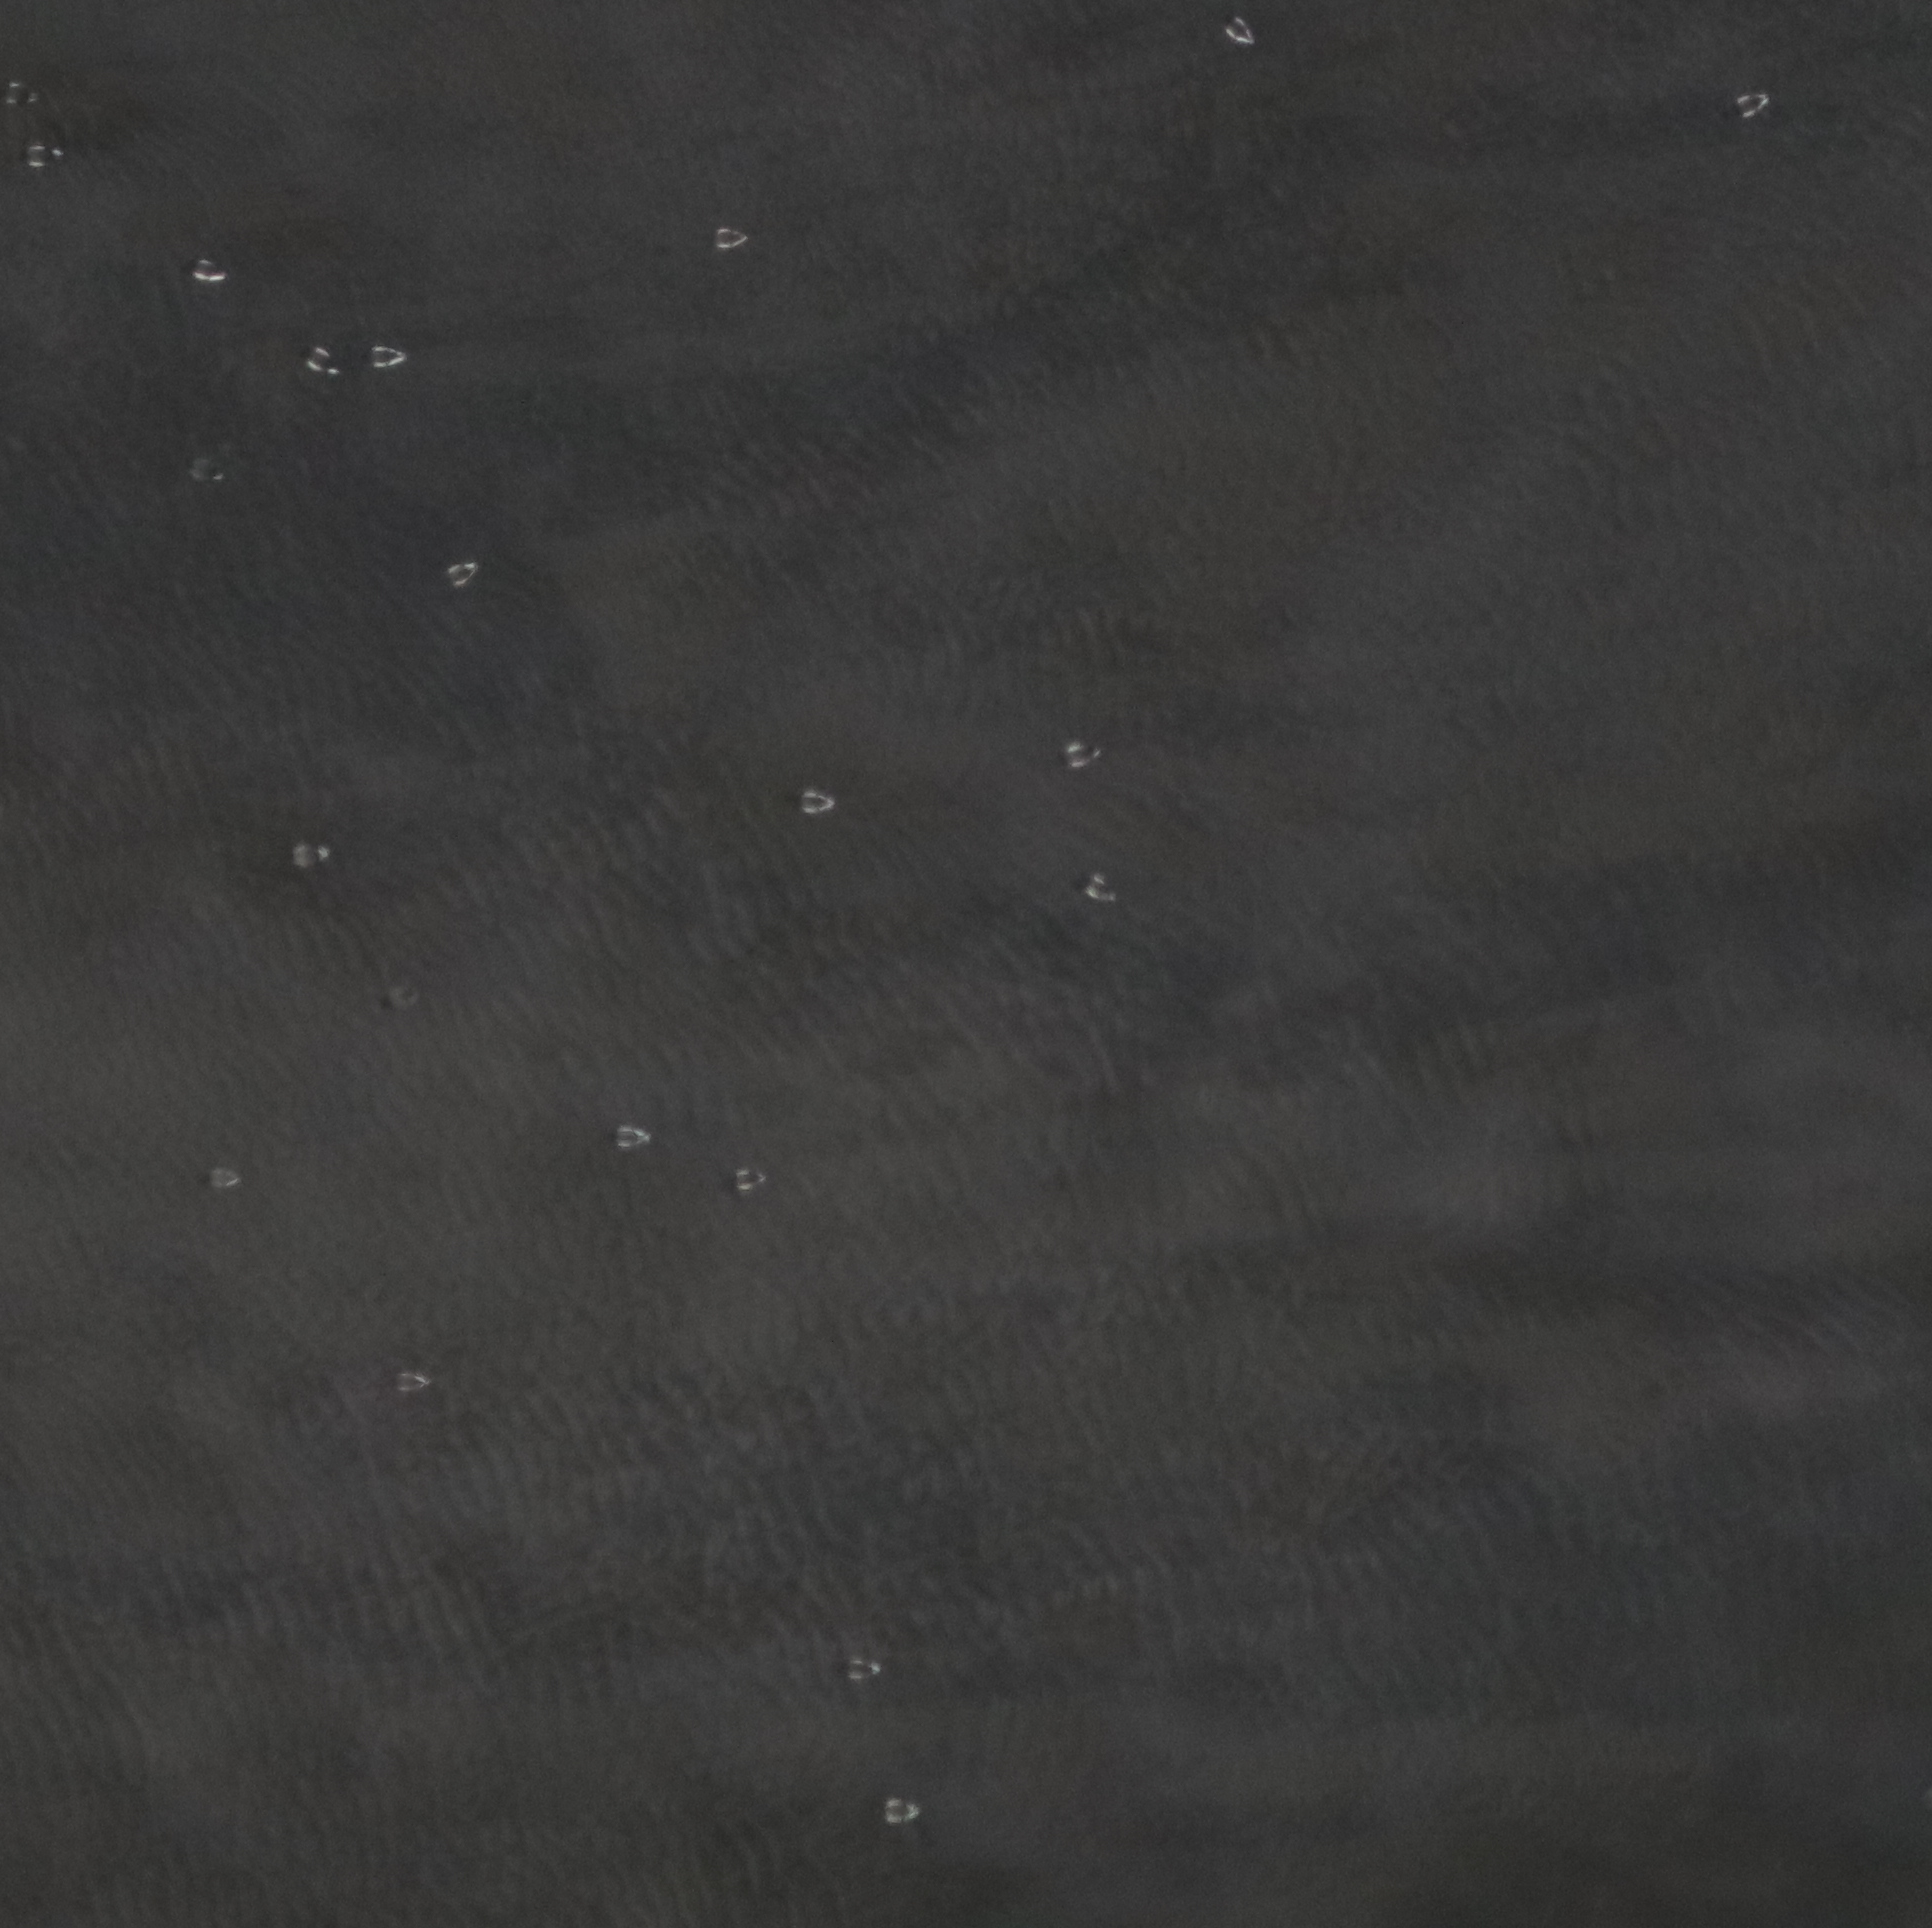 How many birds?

21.